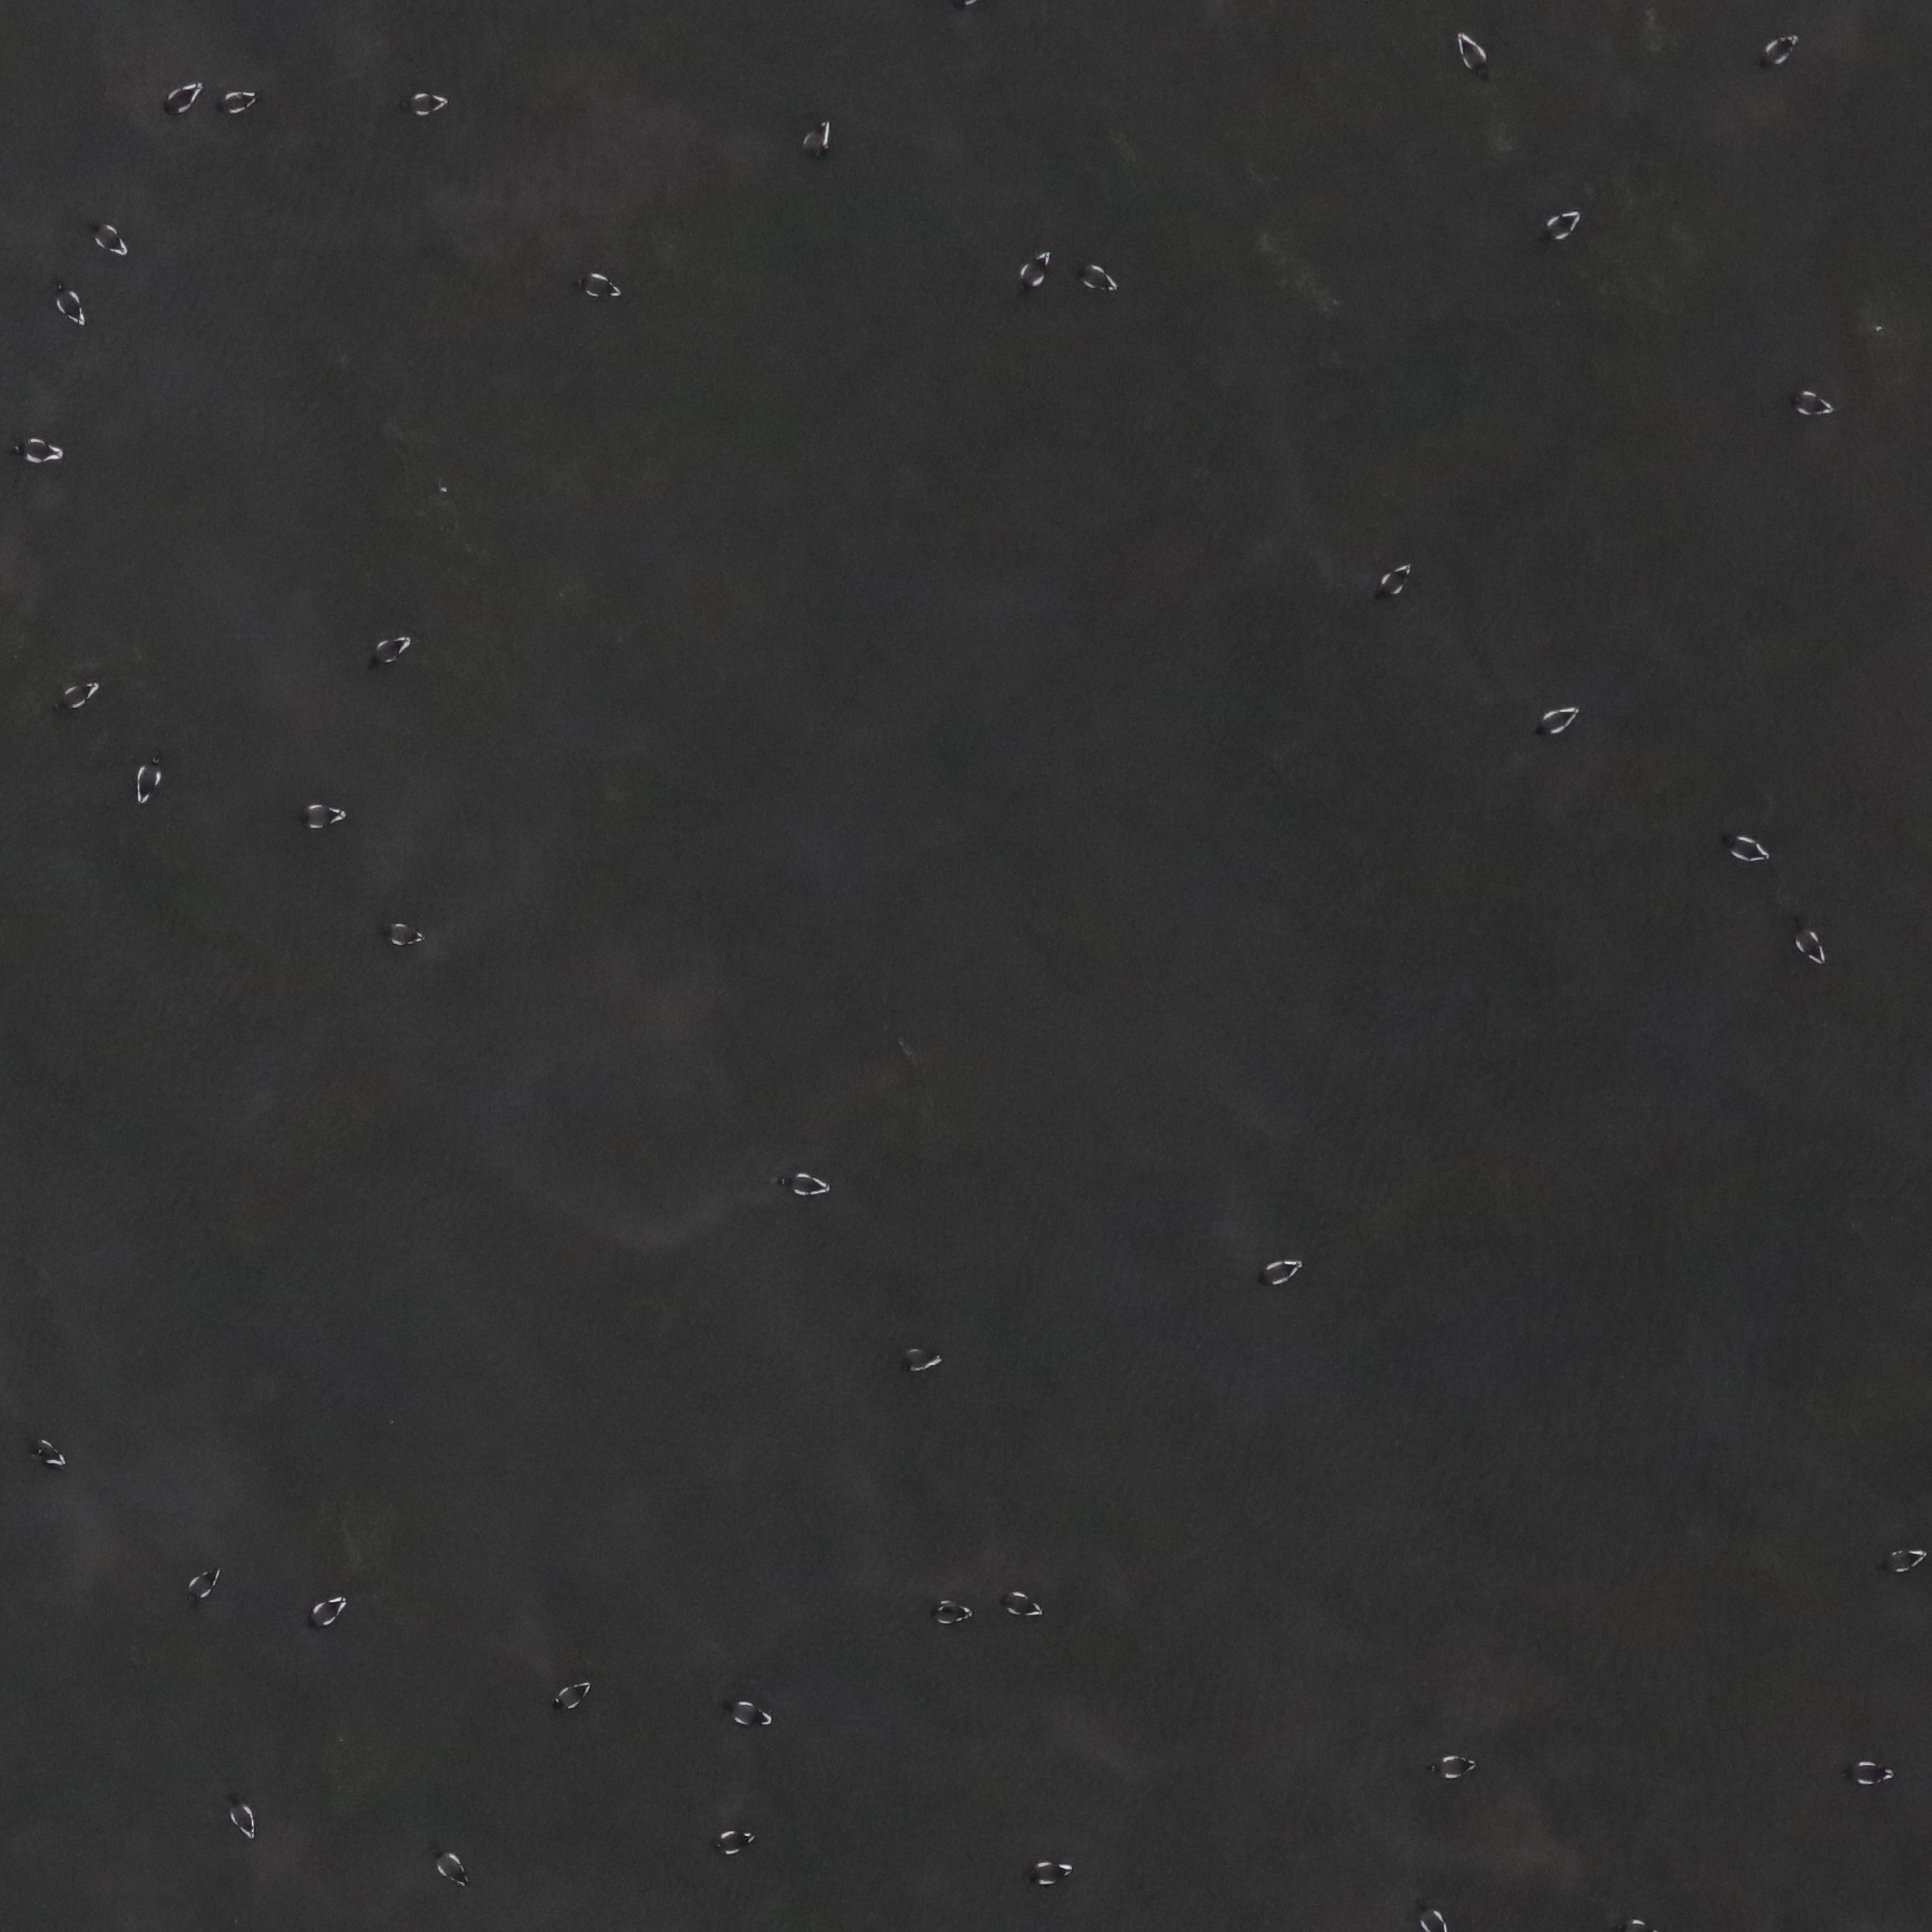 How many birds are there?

42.